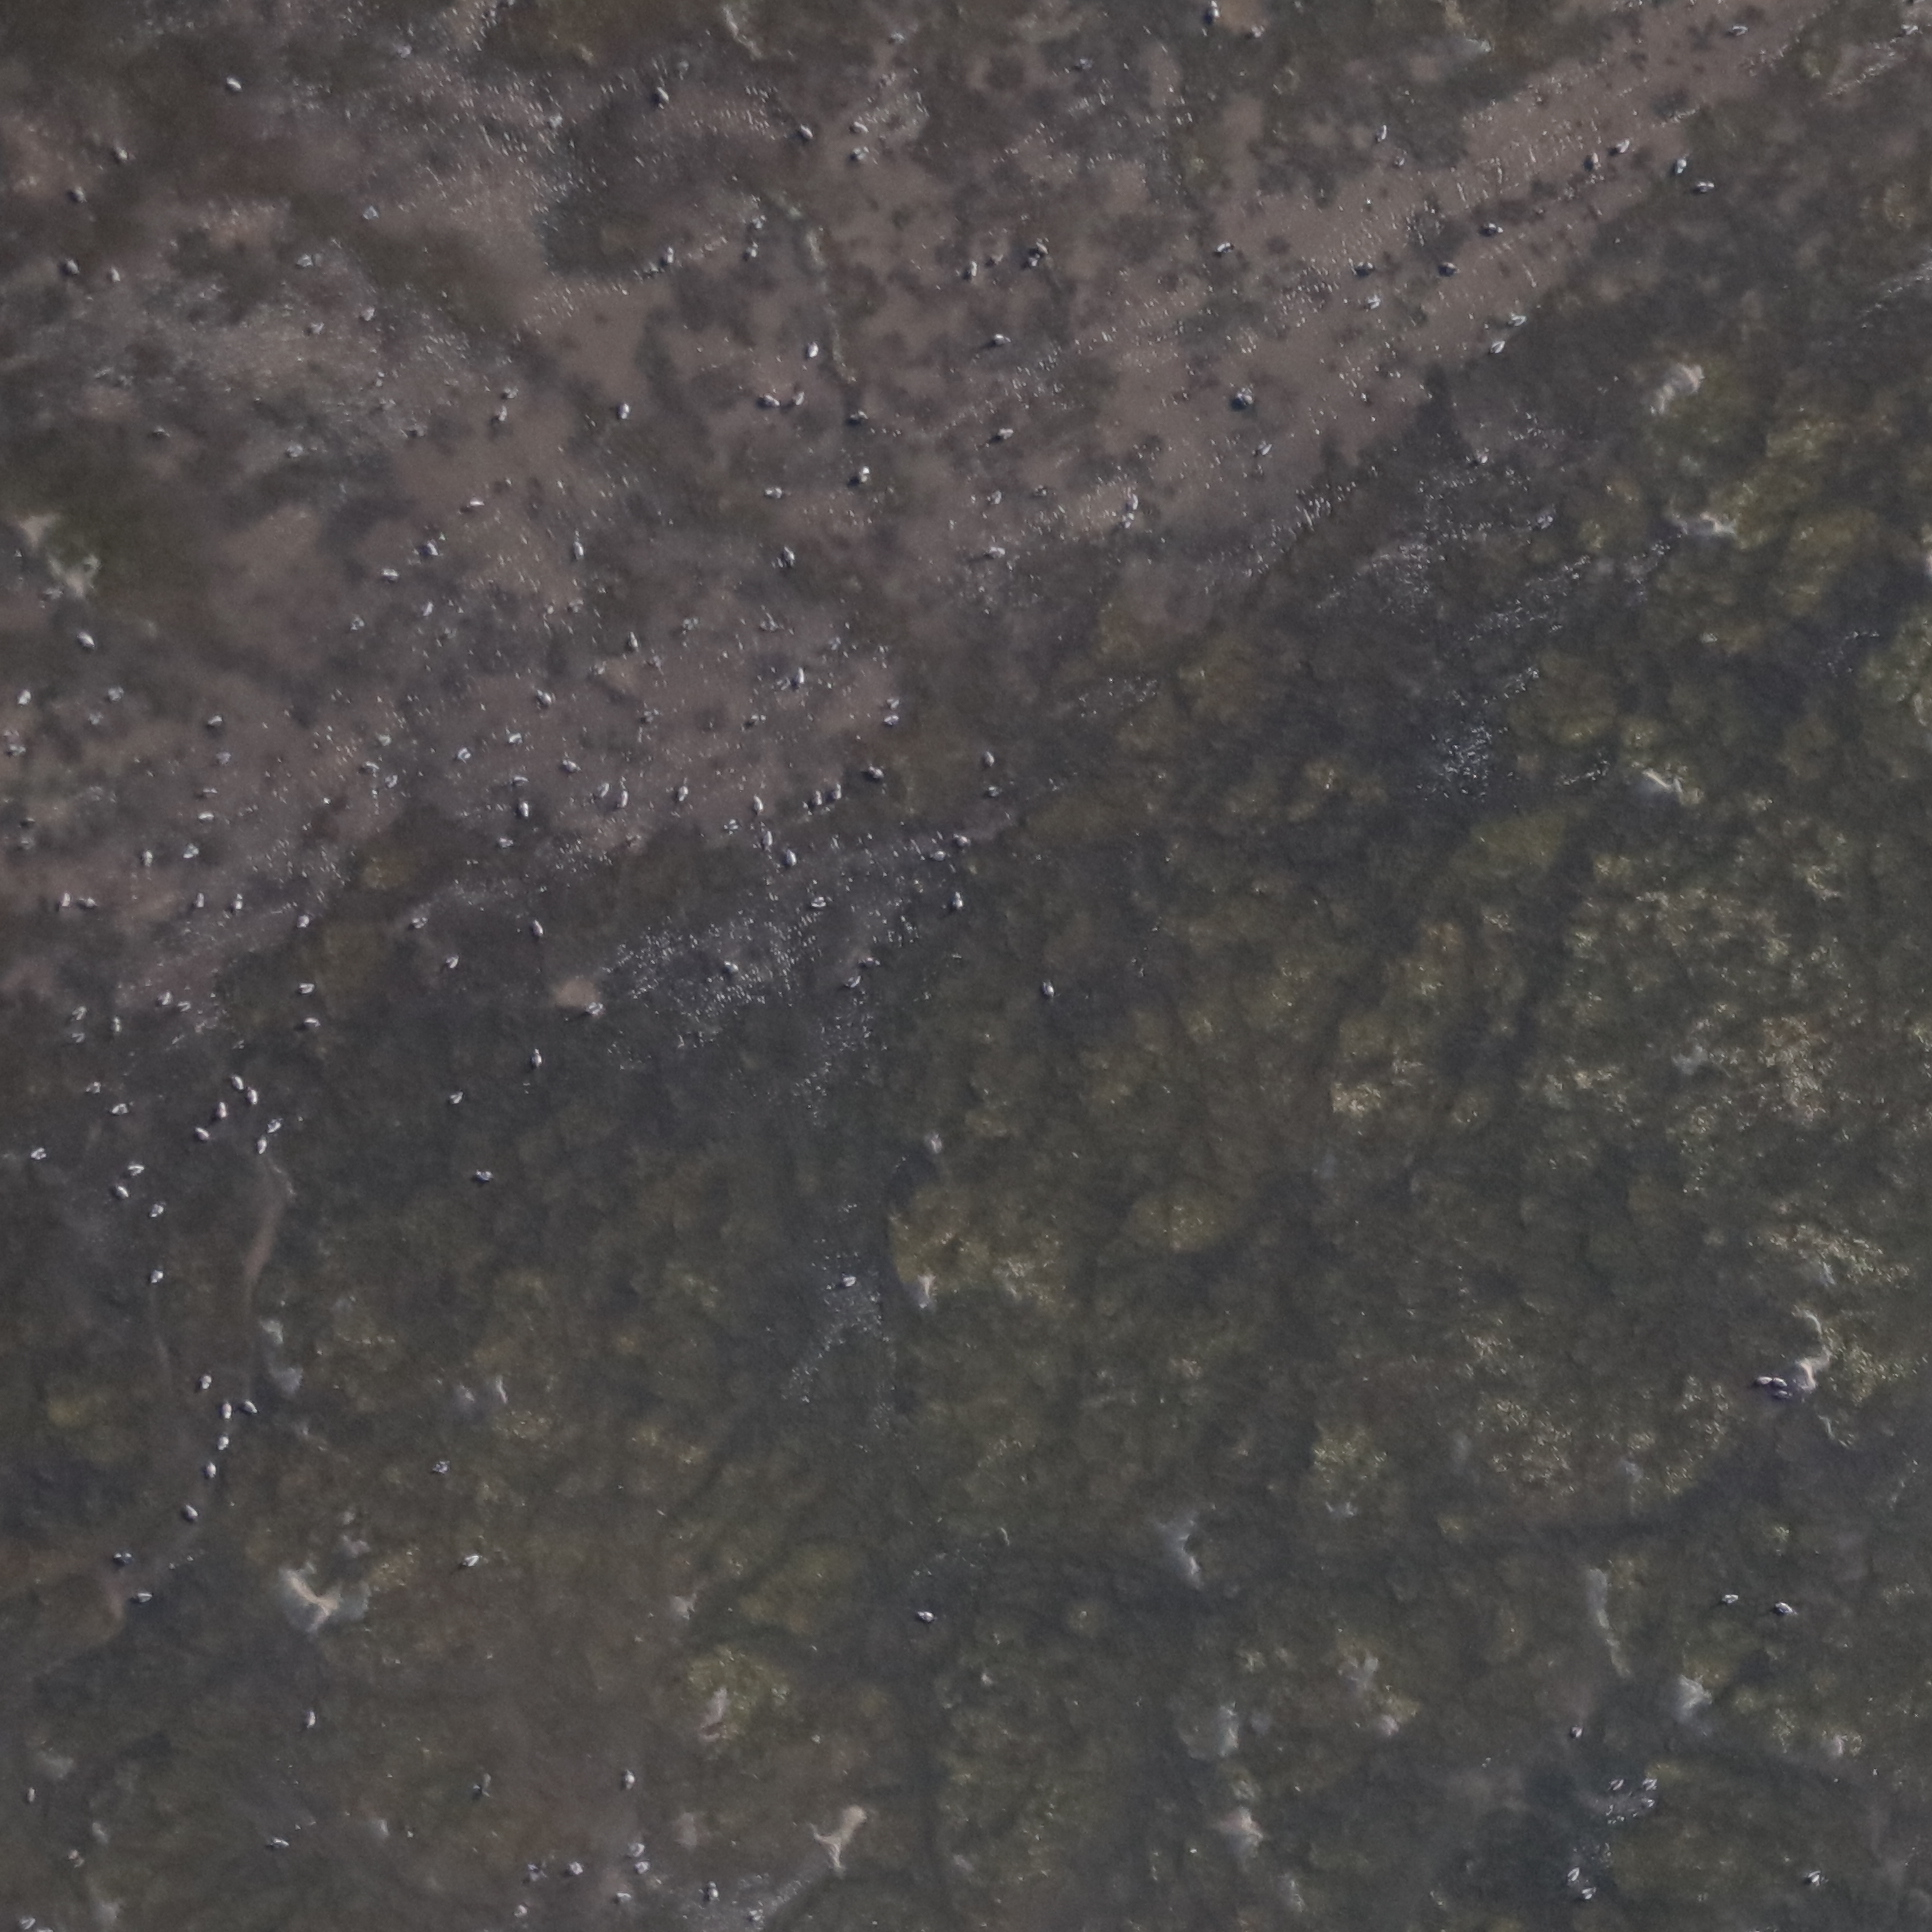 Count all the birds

202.